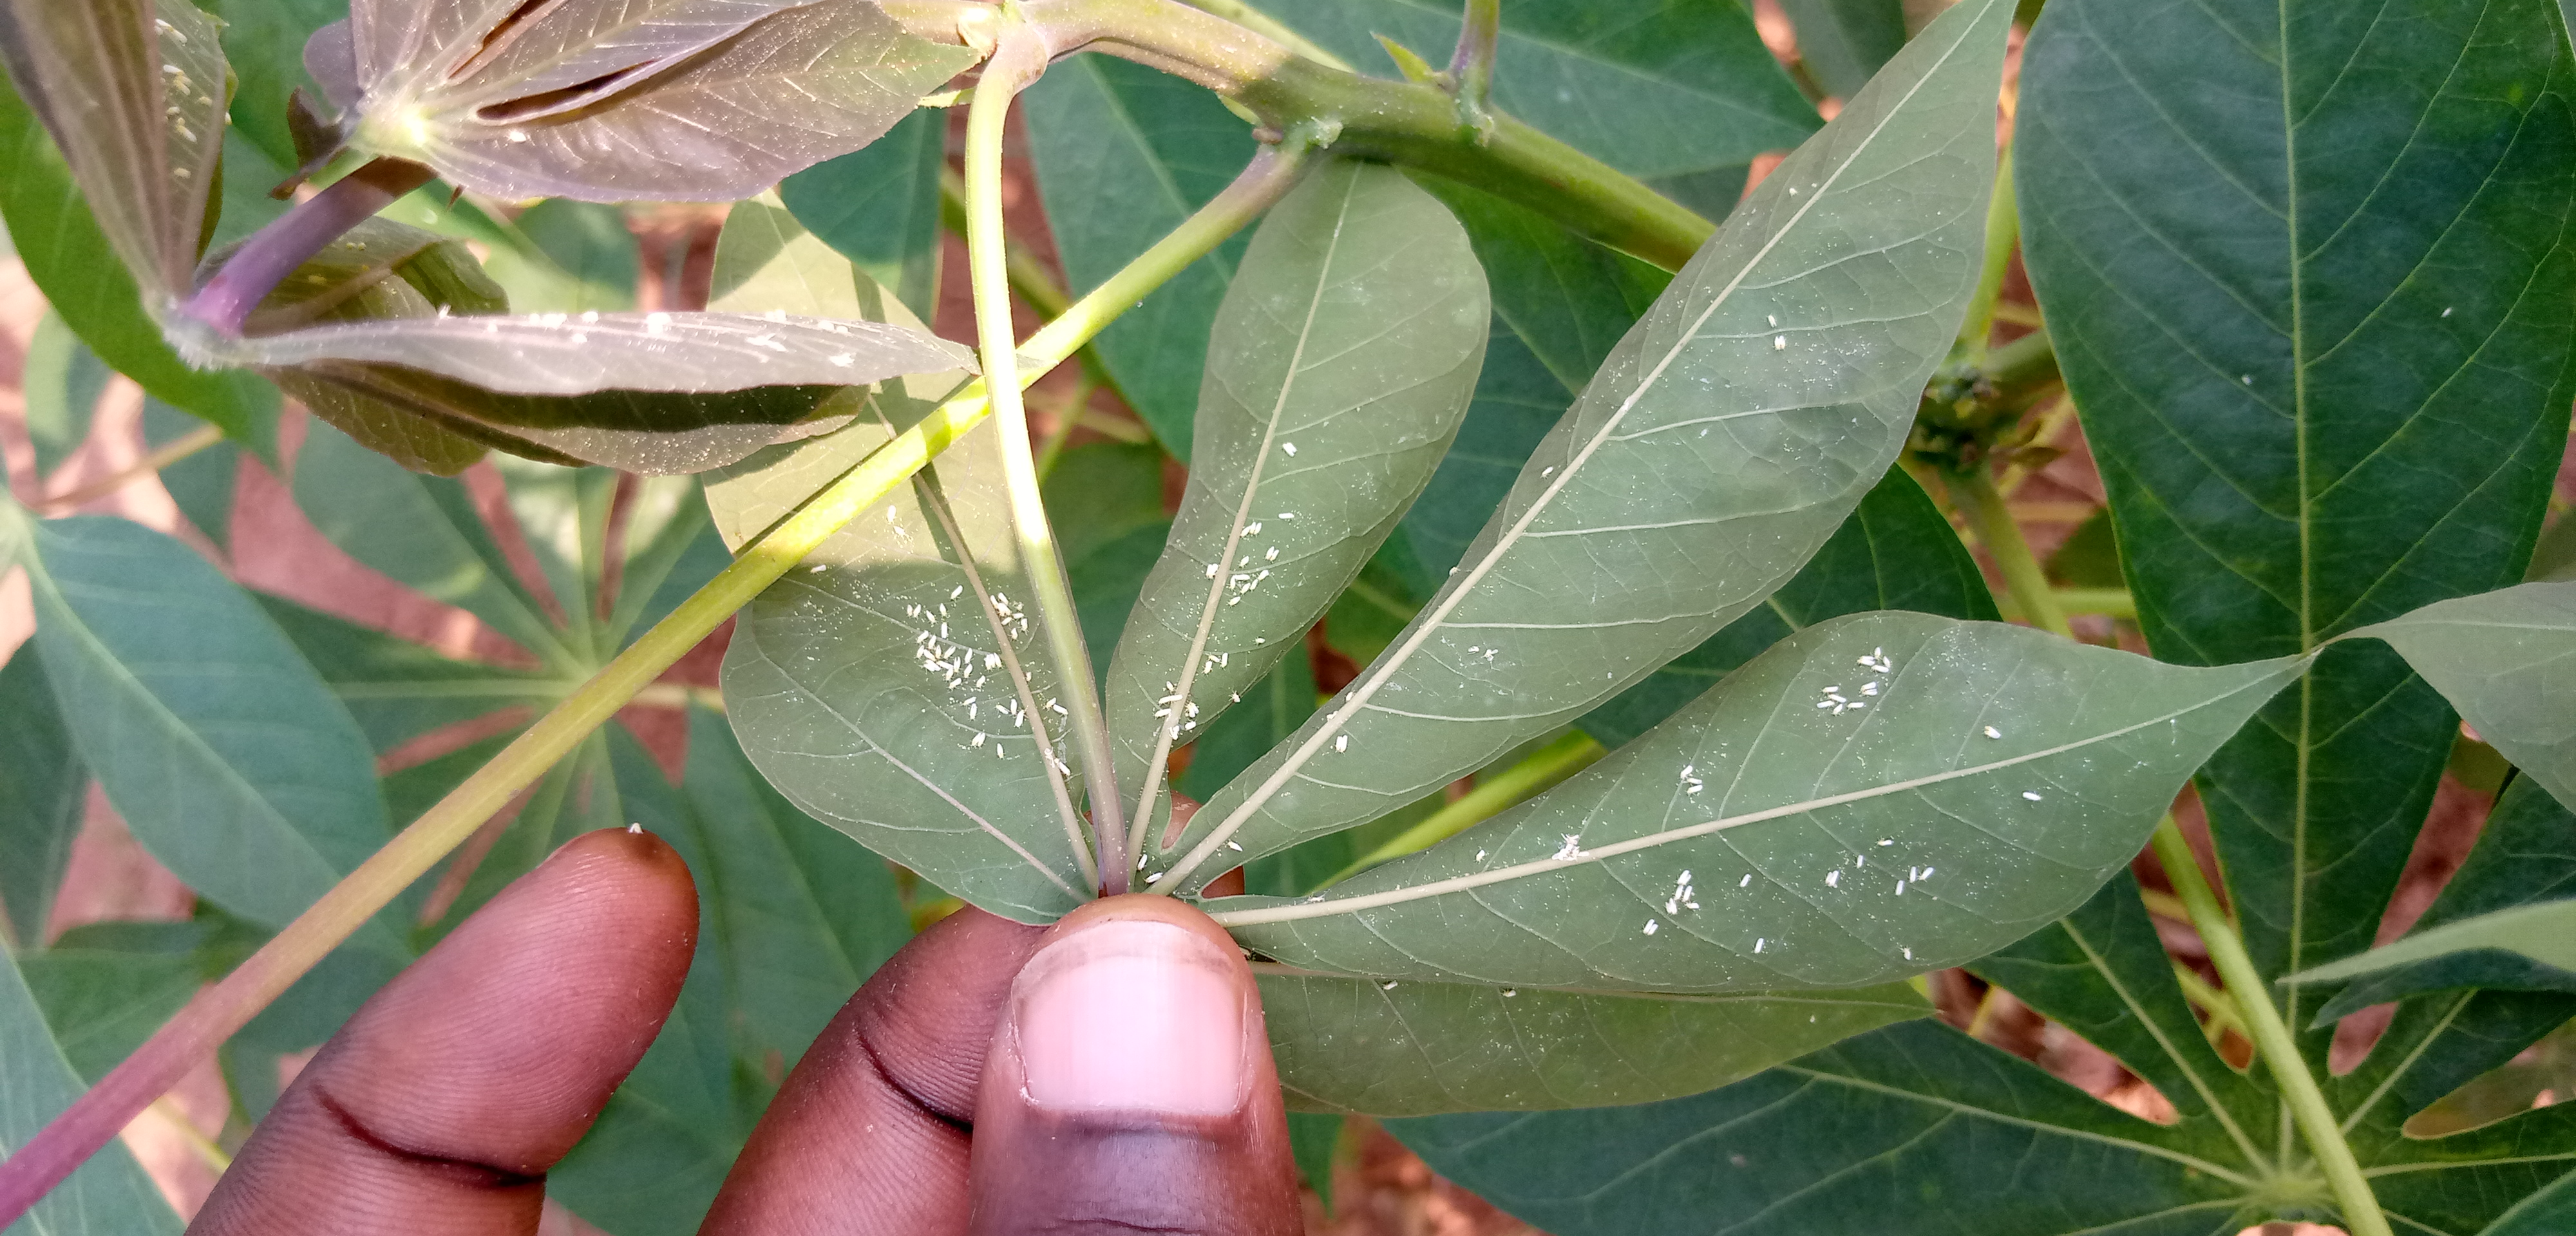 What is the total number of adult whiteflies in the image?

162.